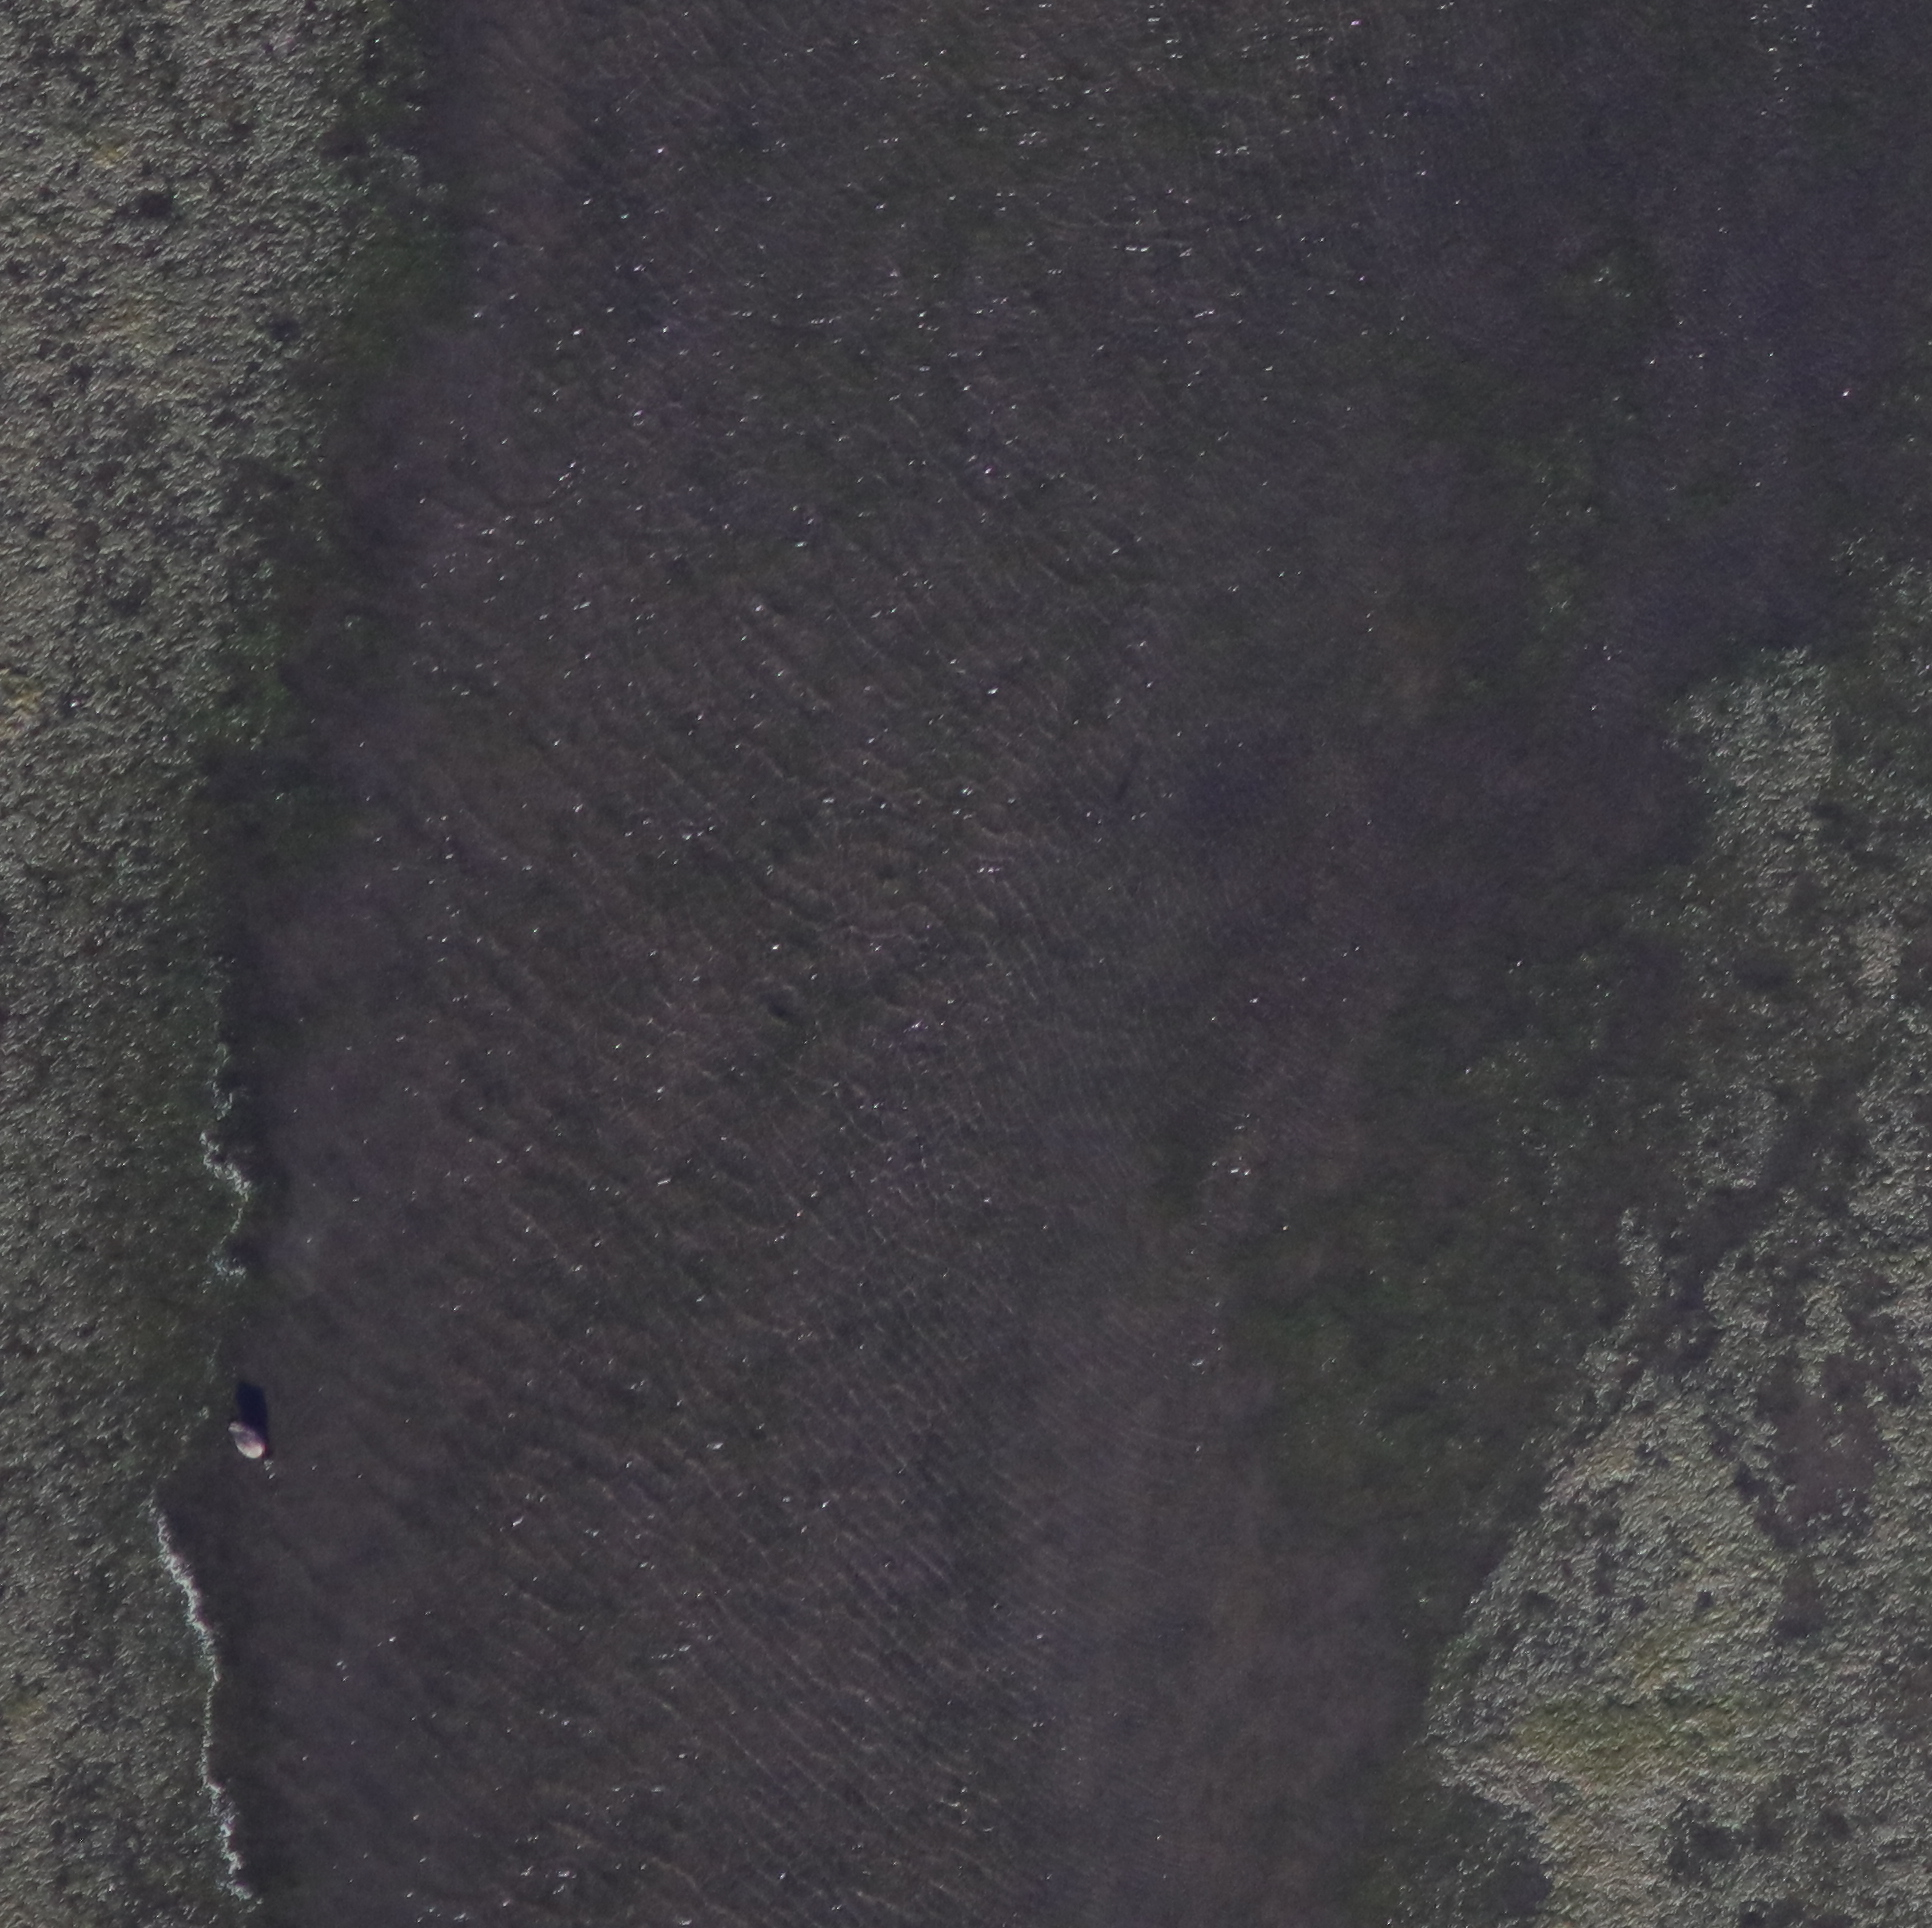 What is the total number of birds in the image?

1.